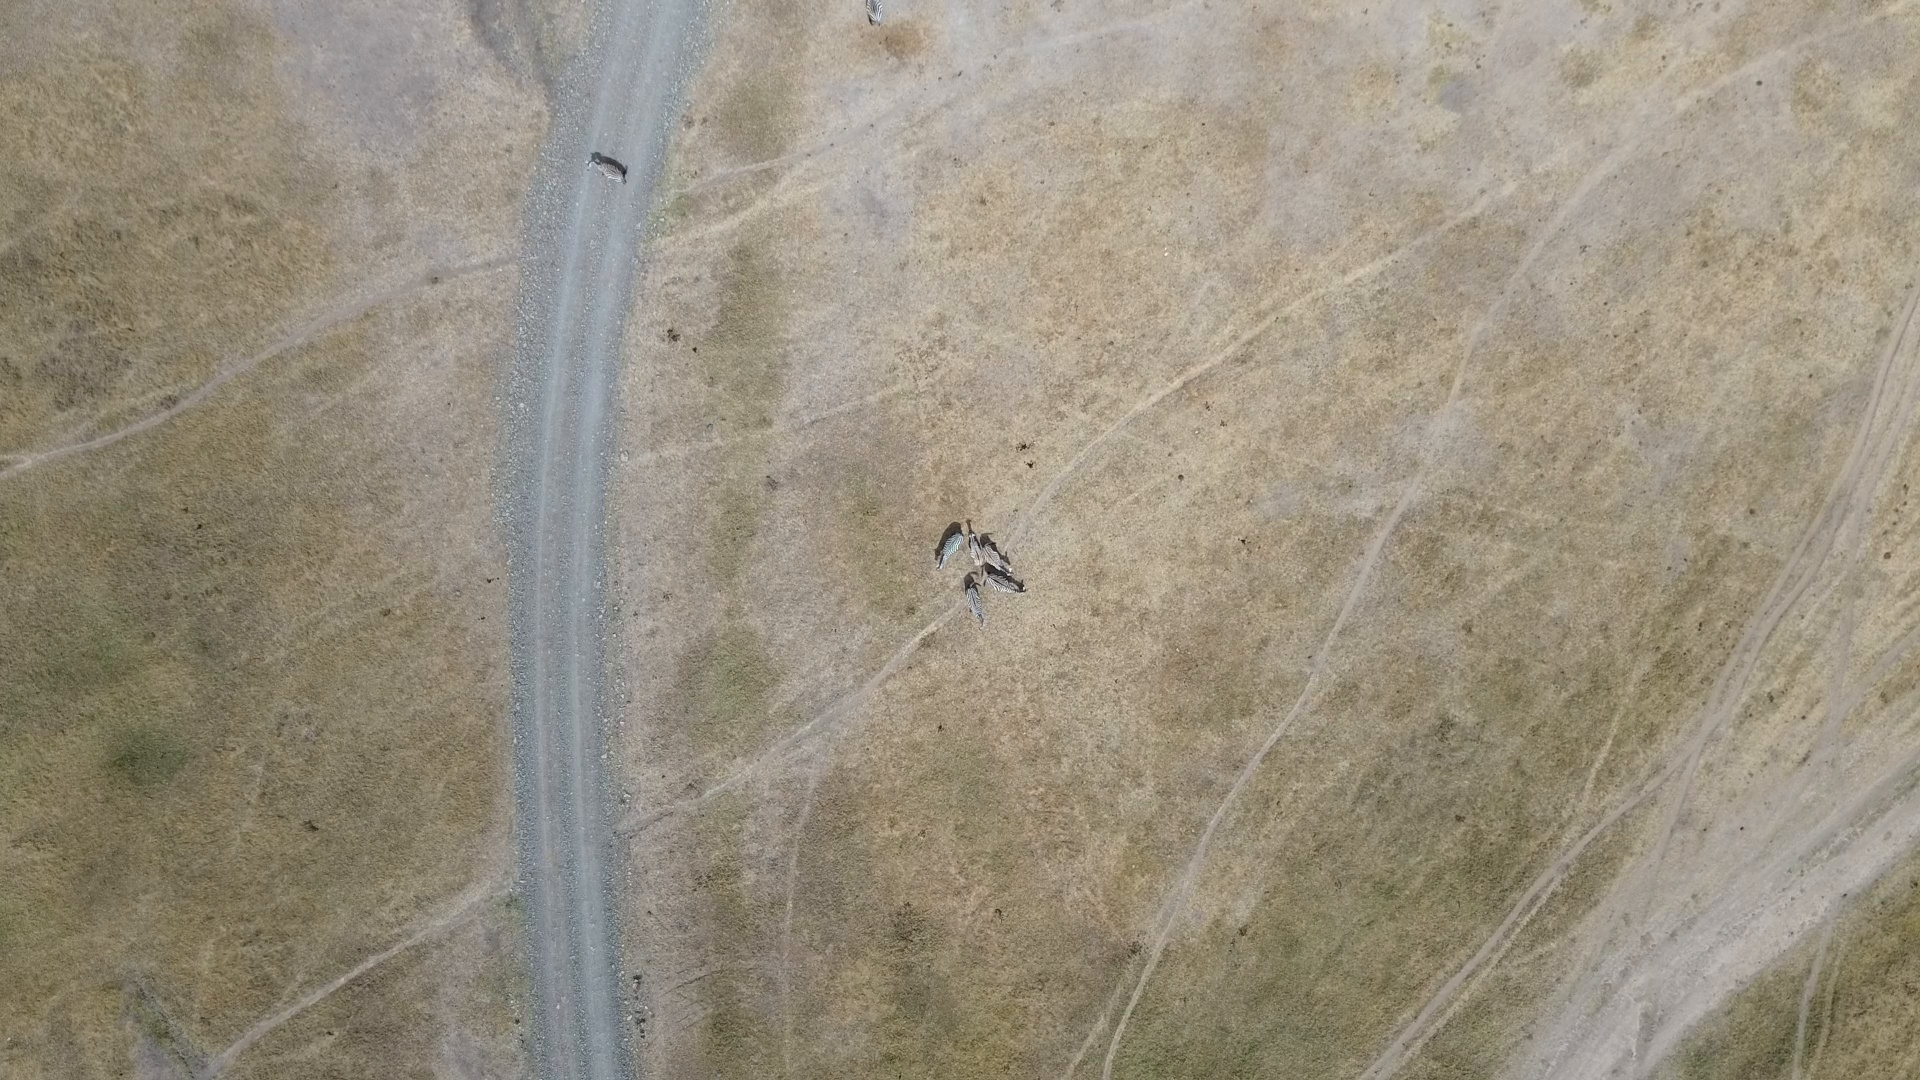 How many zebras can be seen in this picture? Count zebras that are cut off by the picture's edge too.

6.